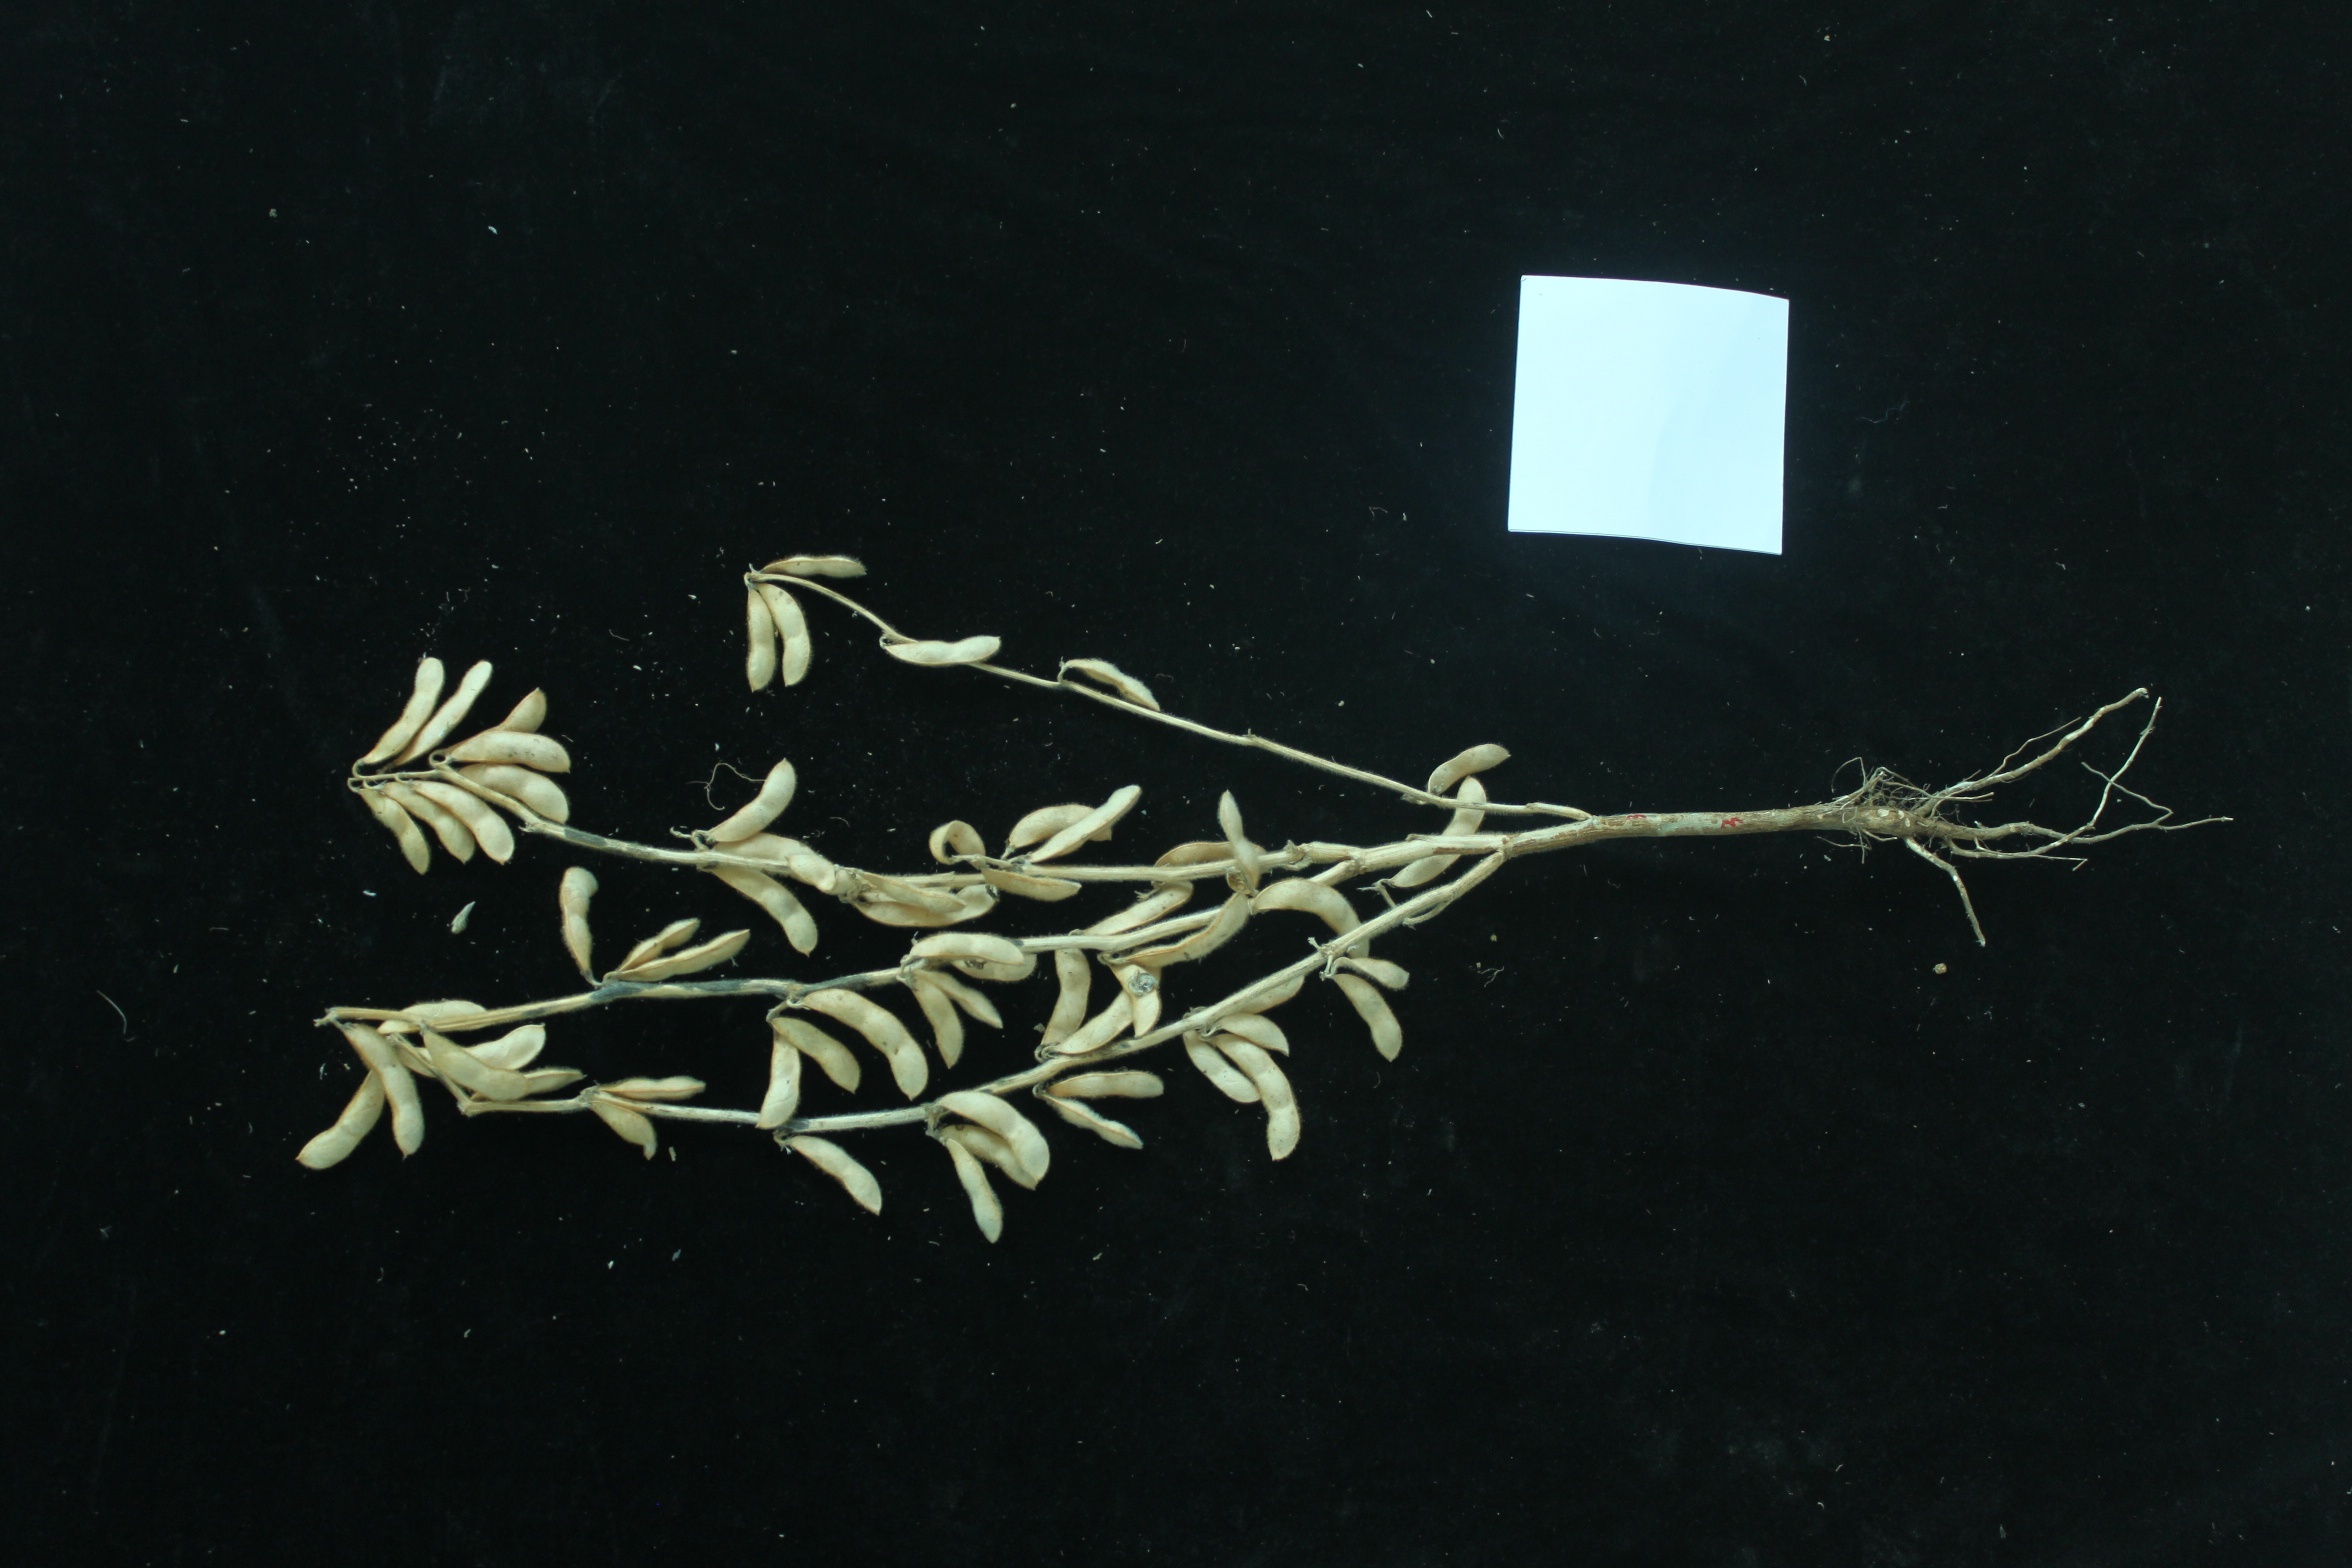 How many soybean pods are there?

61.